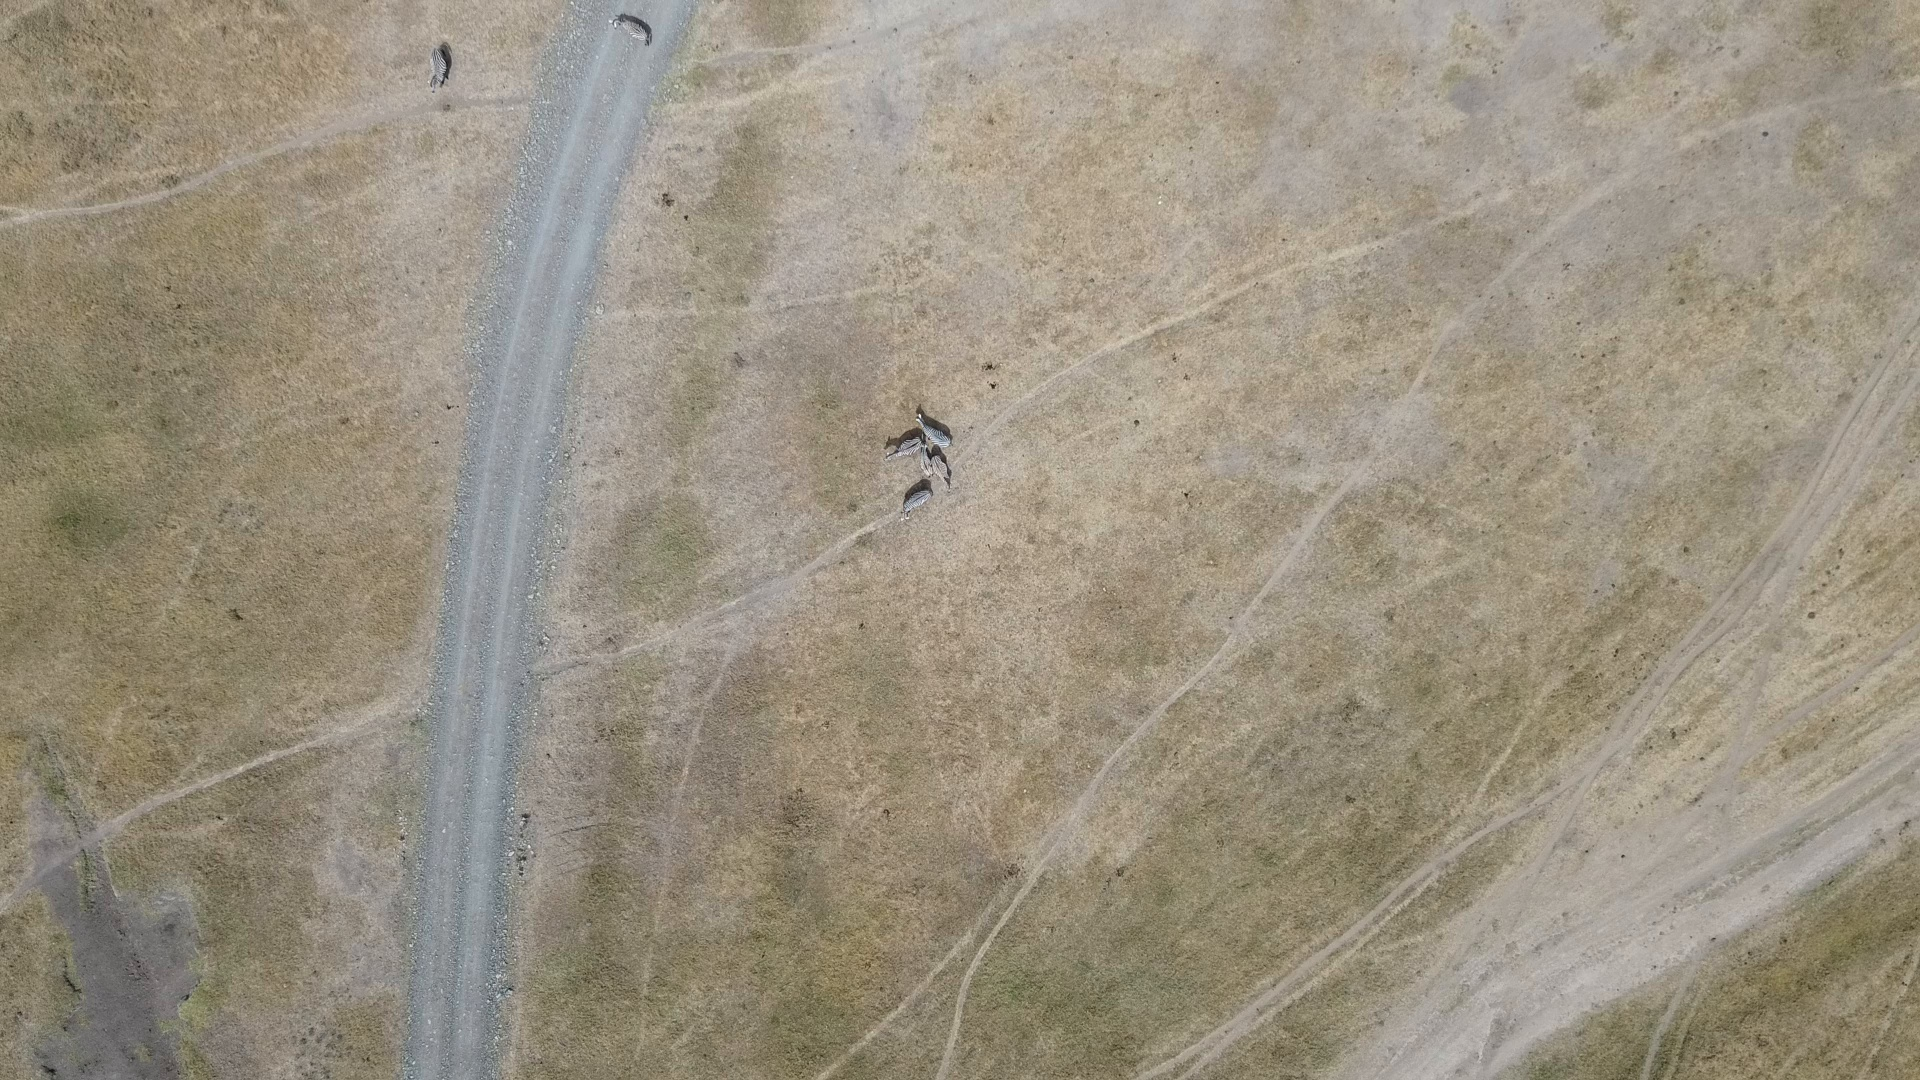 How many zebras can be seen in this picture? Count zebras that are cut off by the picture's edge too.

7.